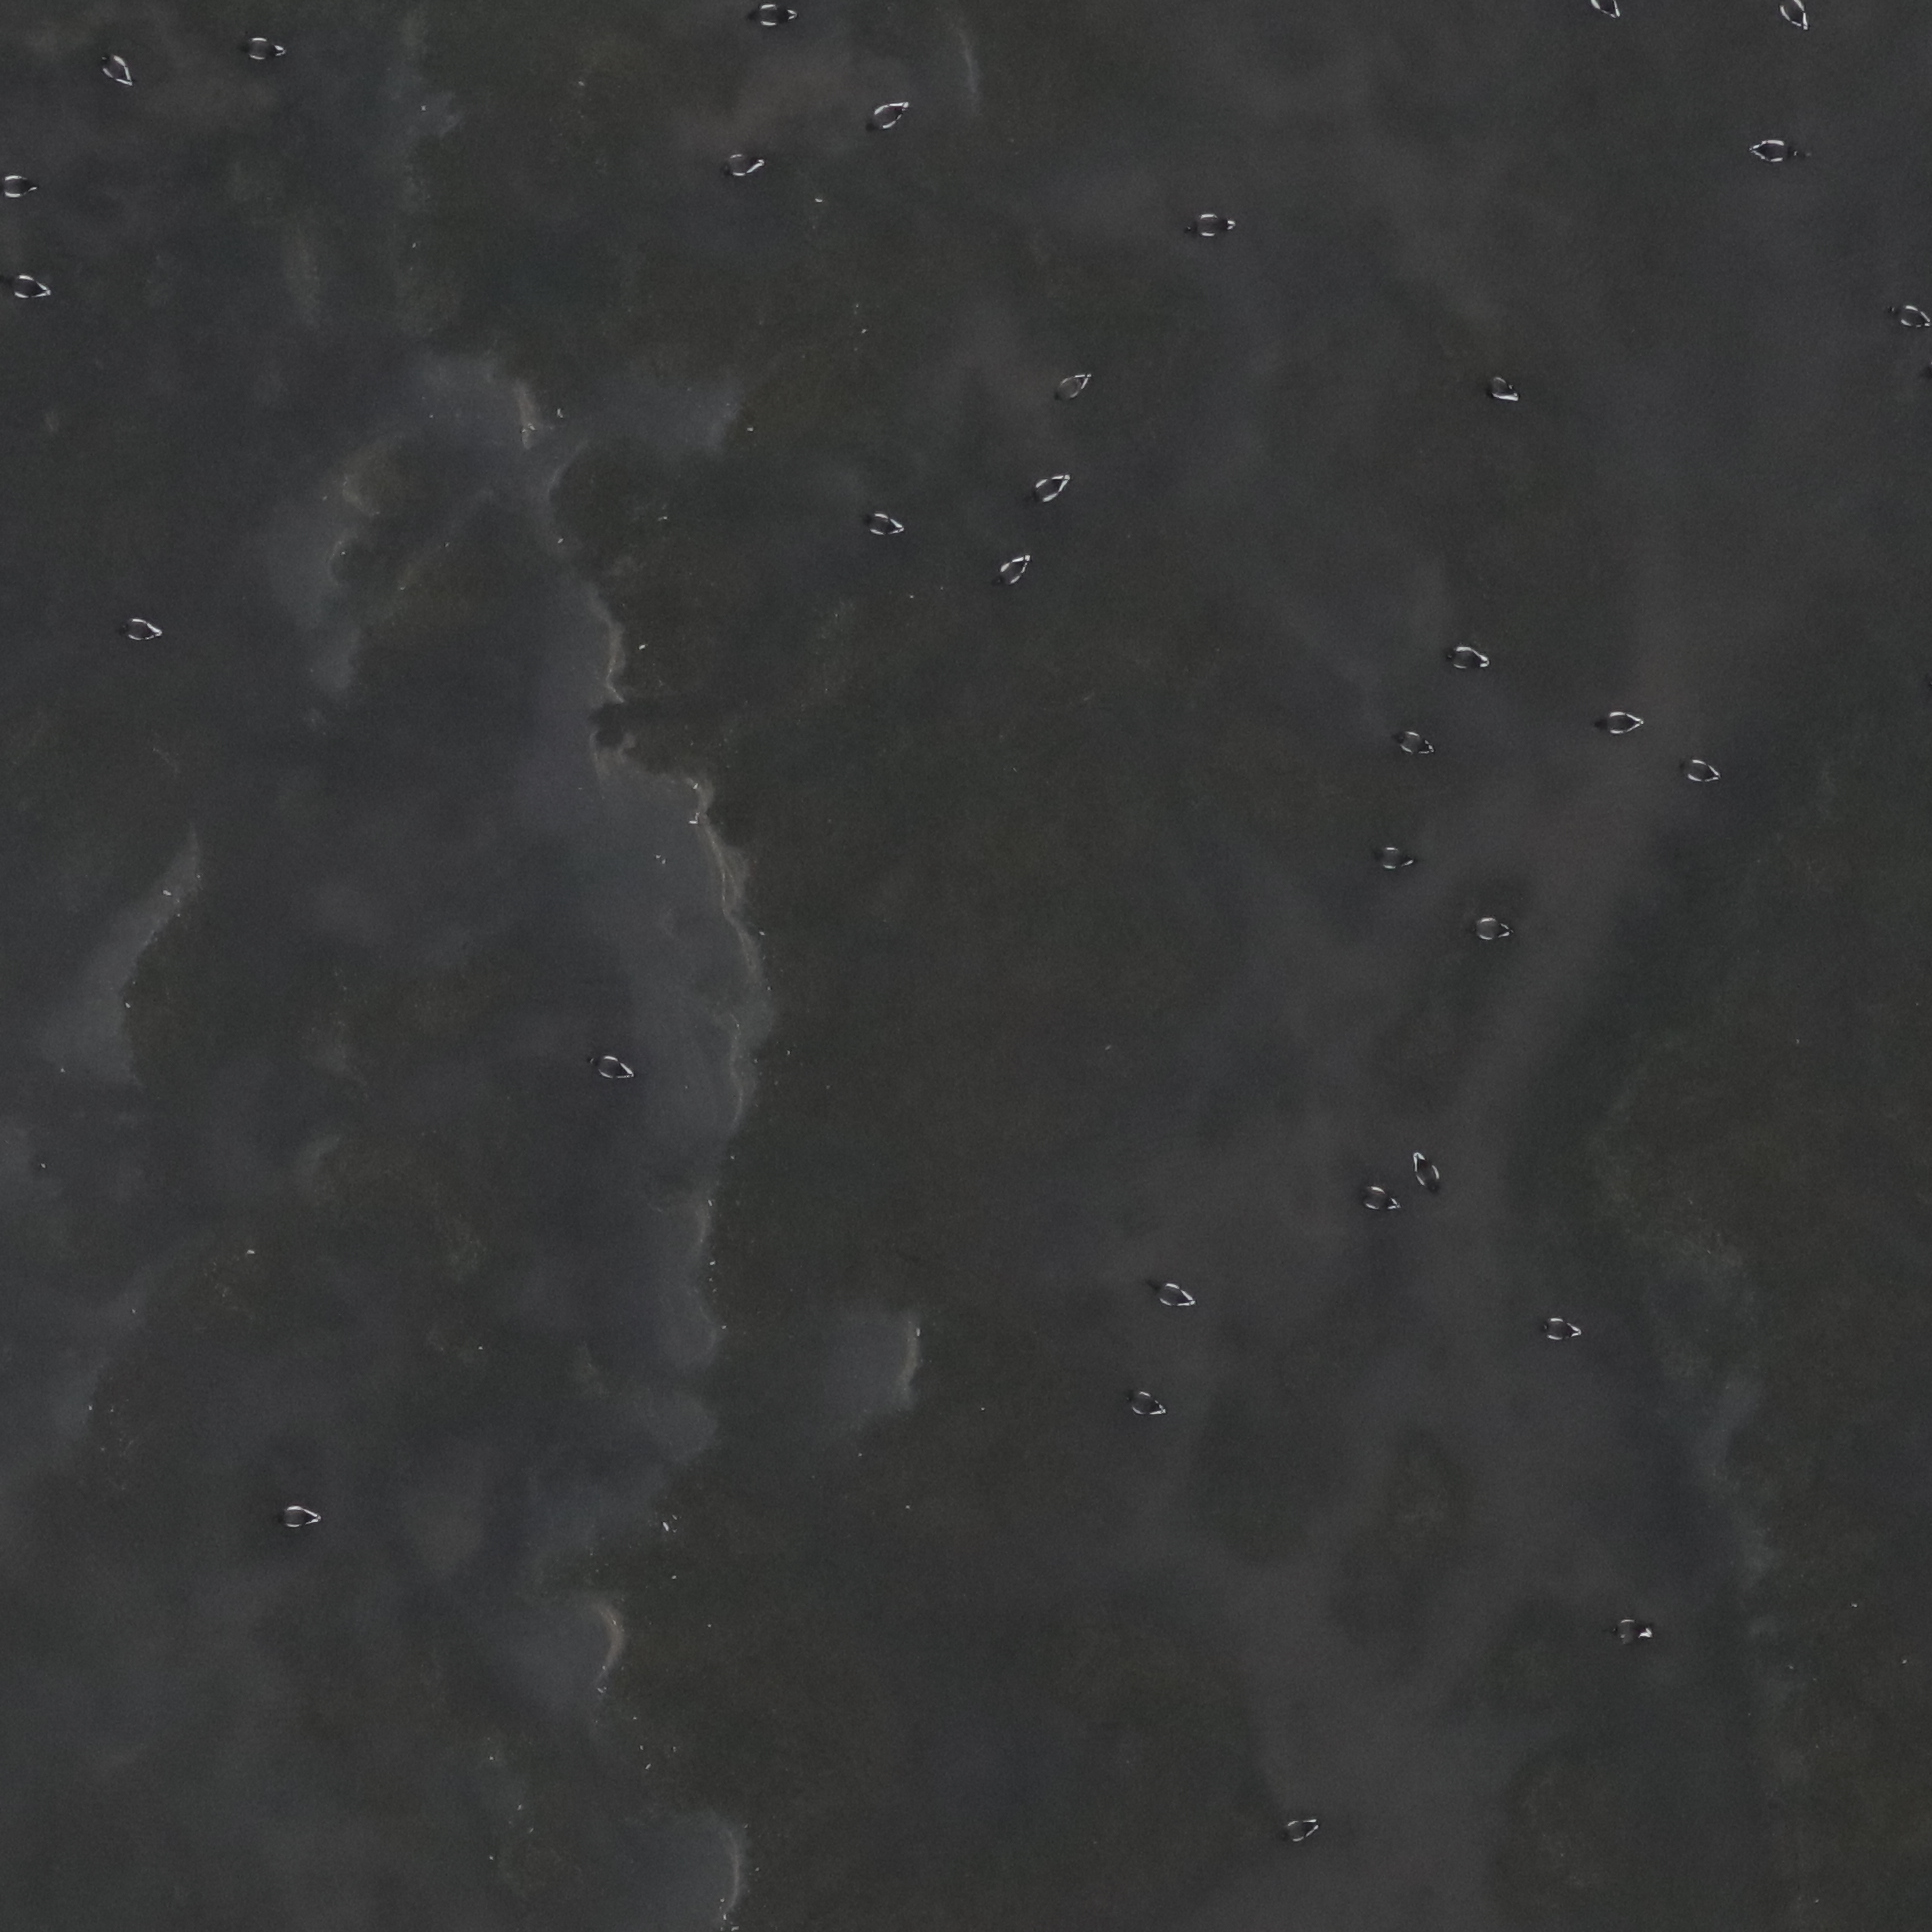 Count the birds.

33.